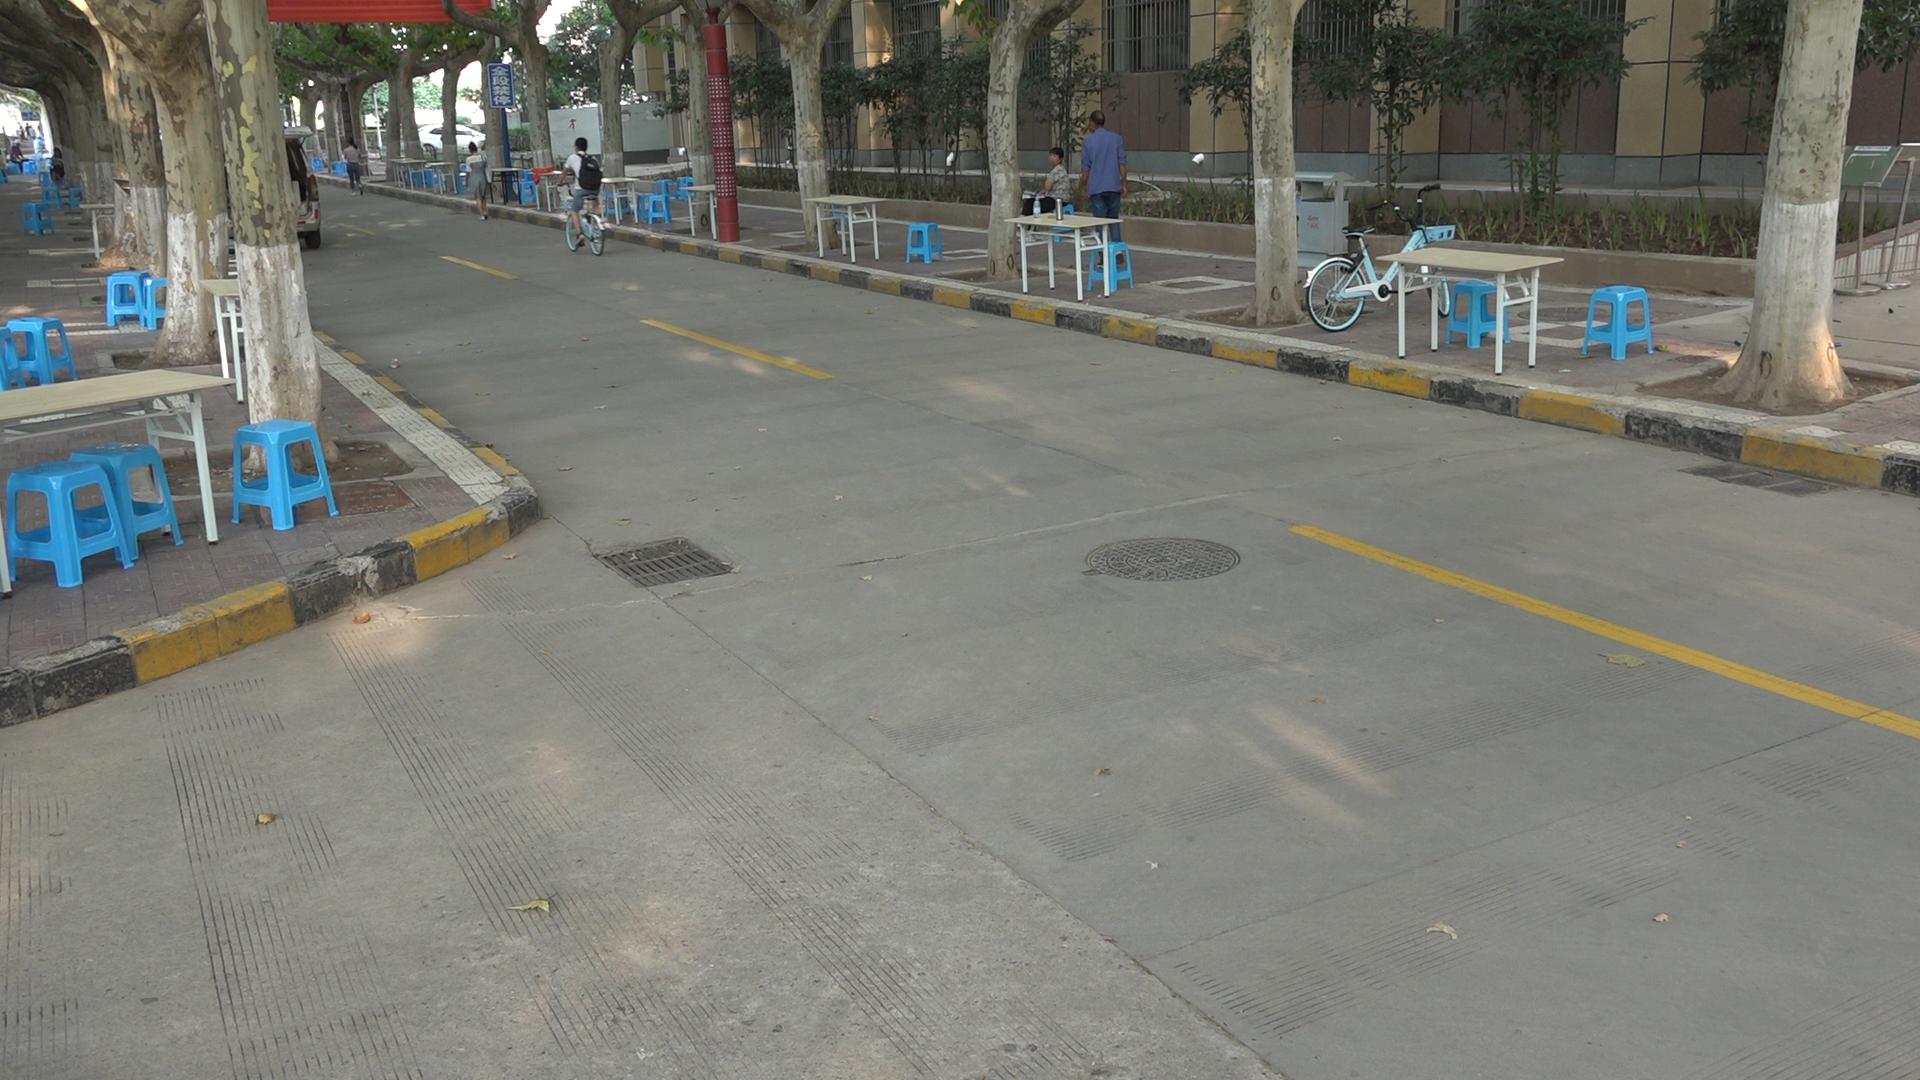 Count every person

9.